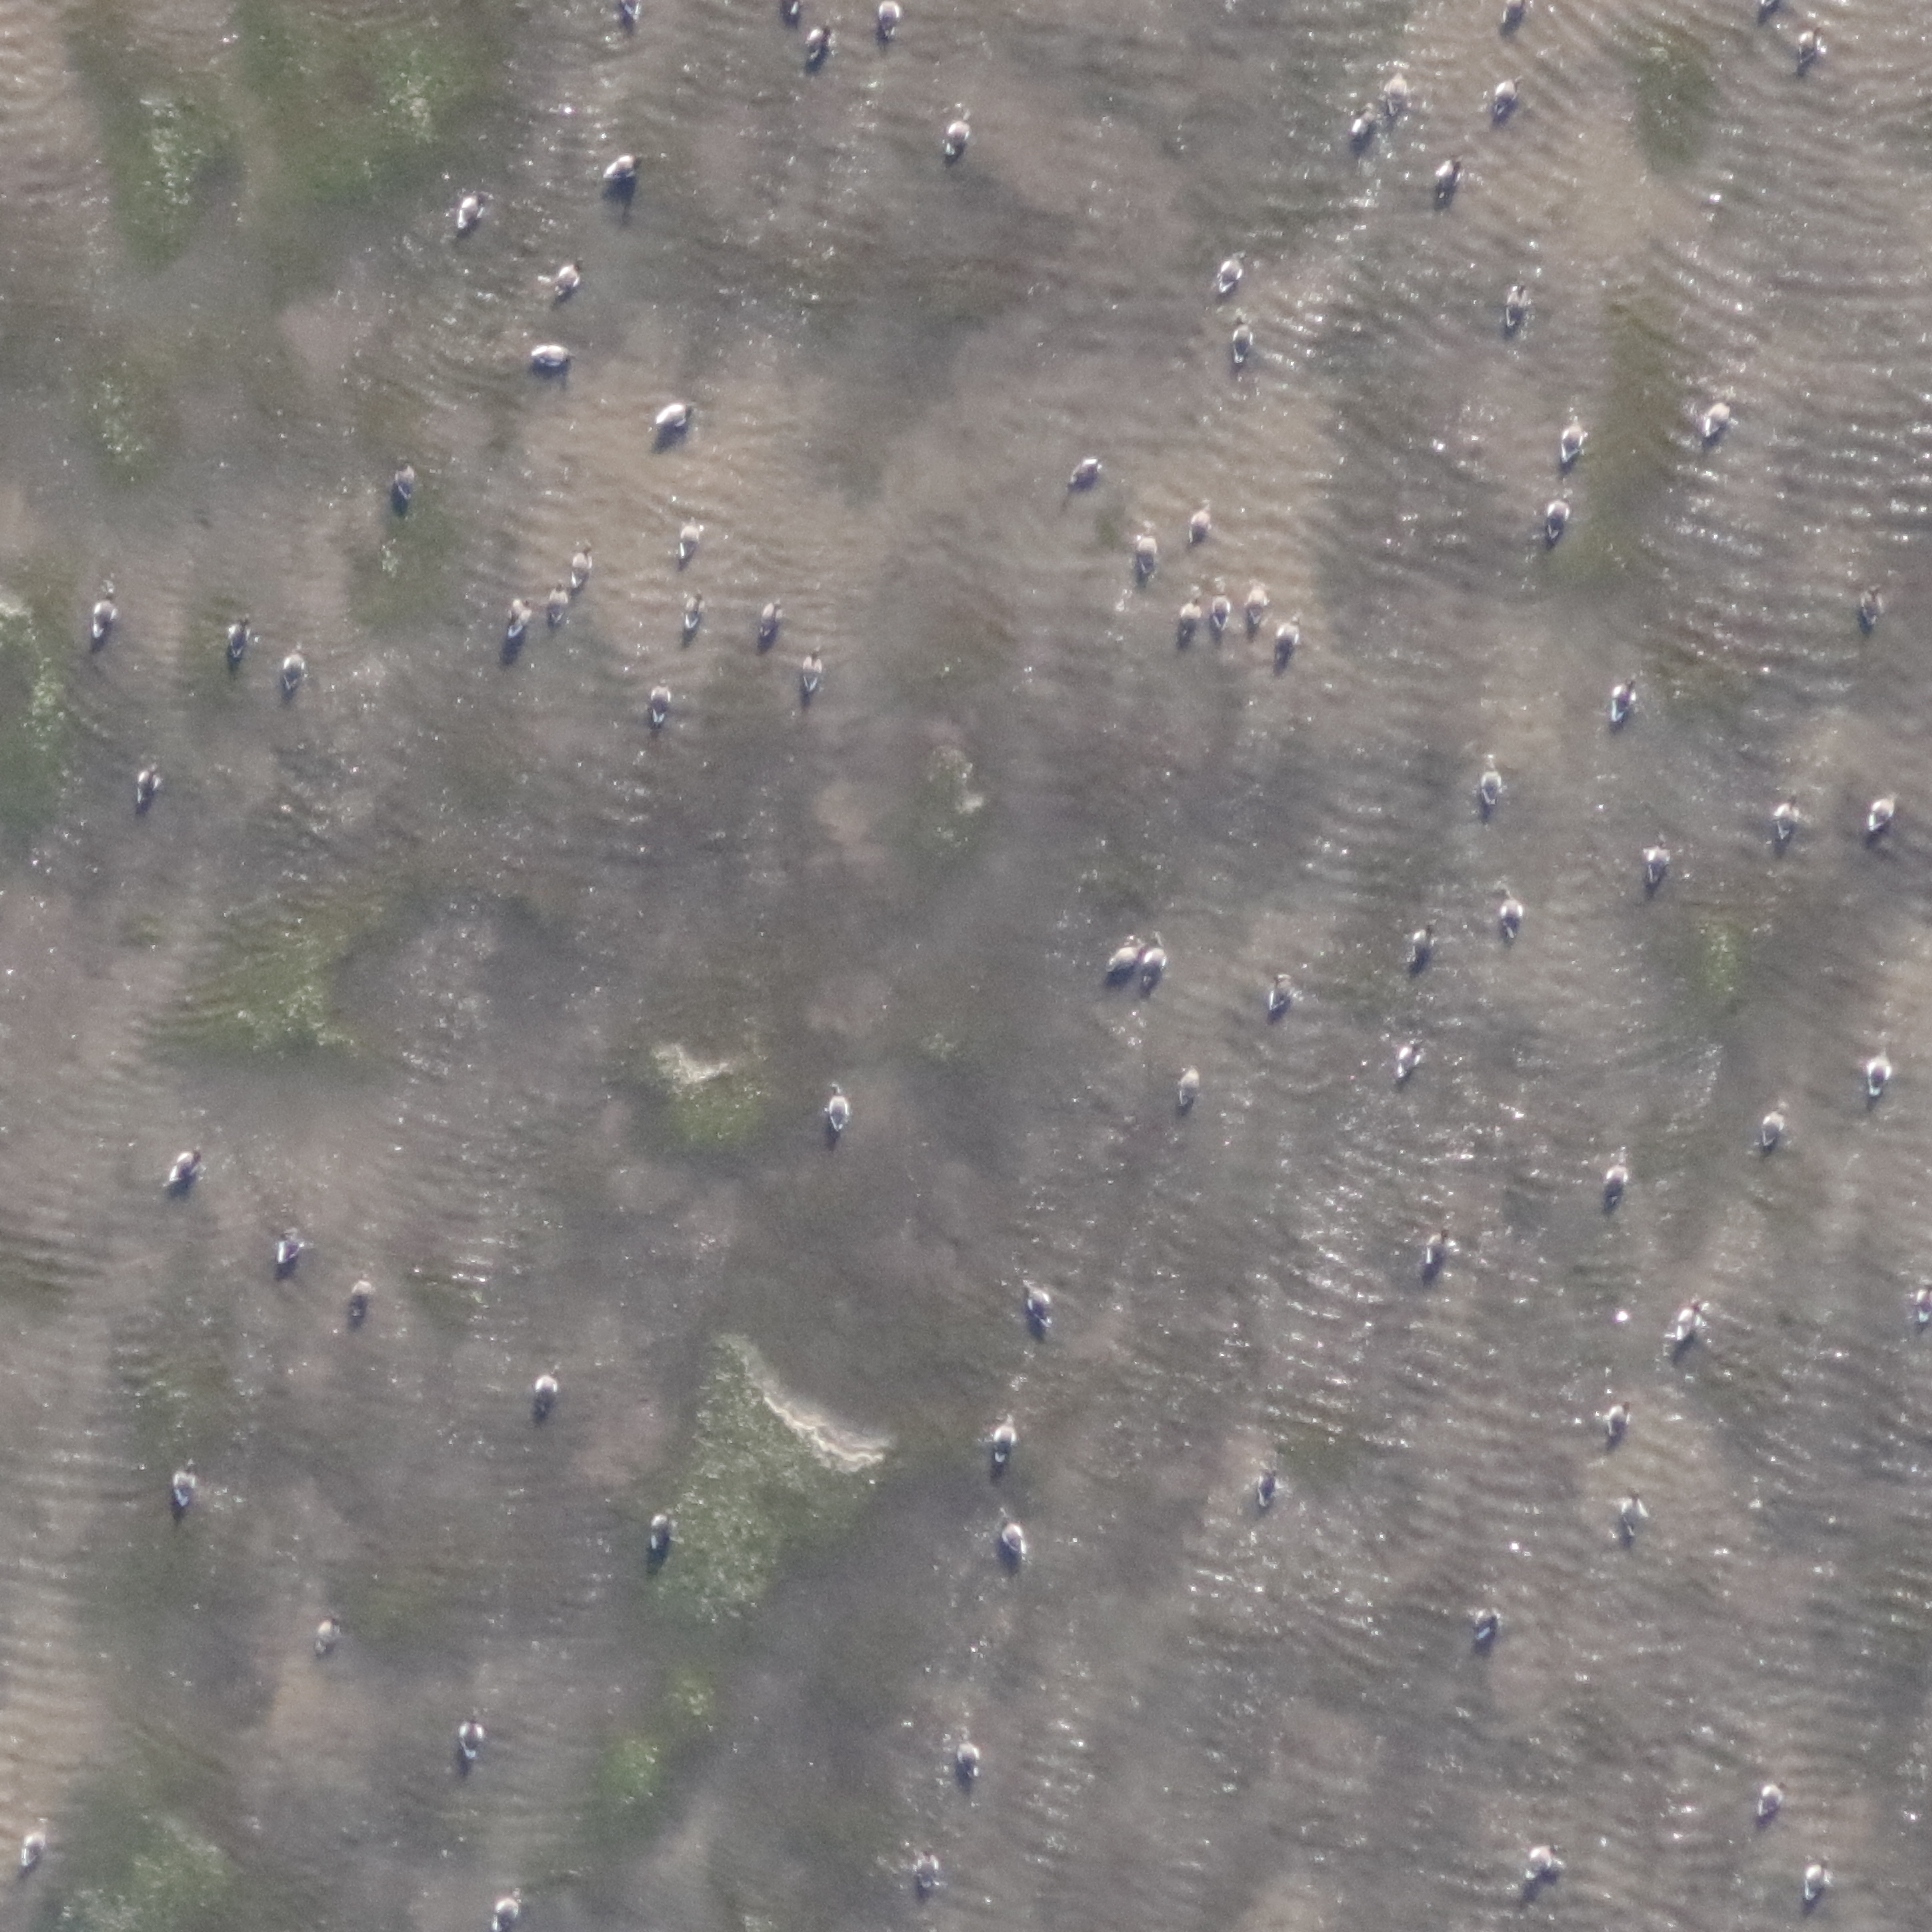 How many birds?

80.